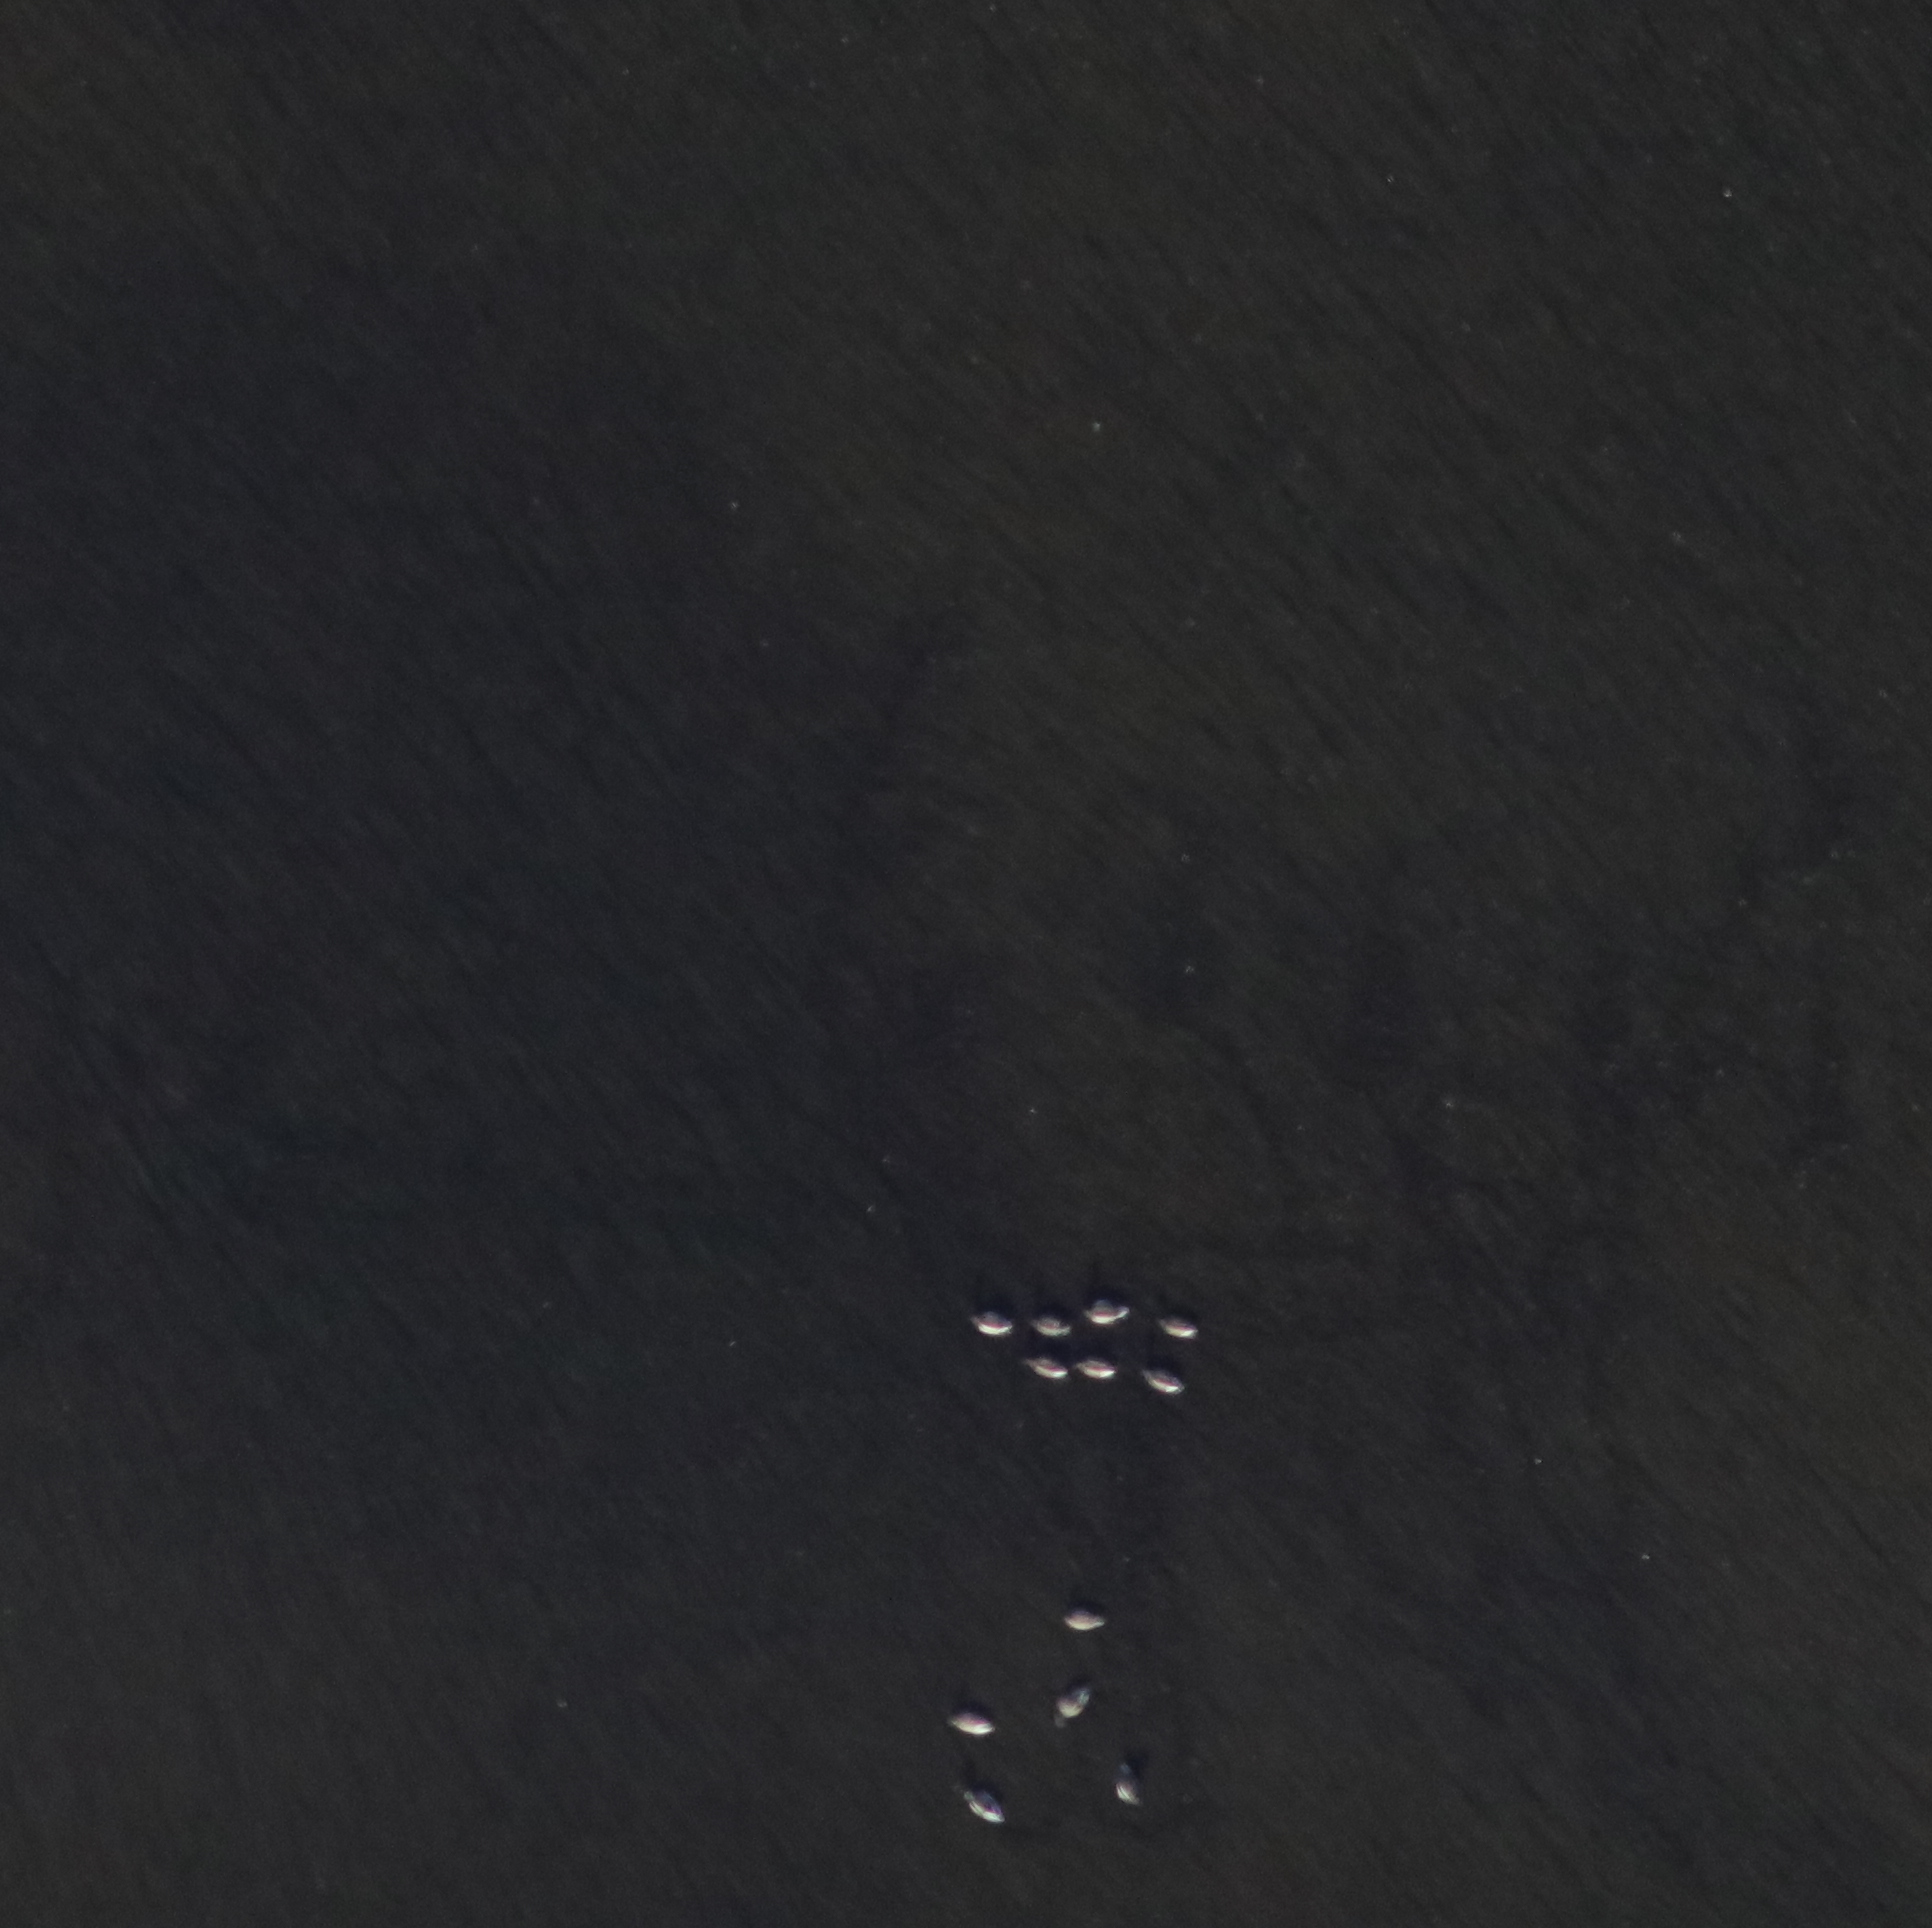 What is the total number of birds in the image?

12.